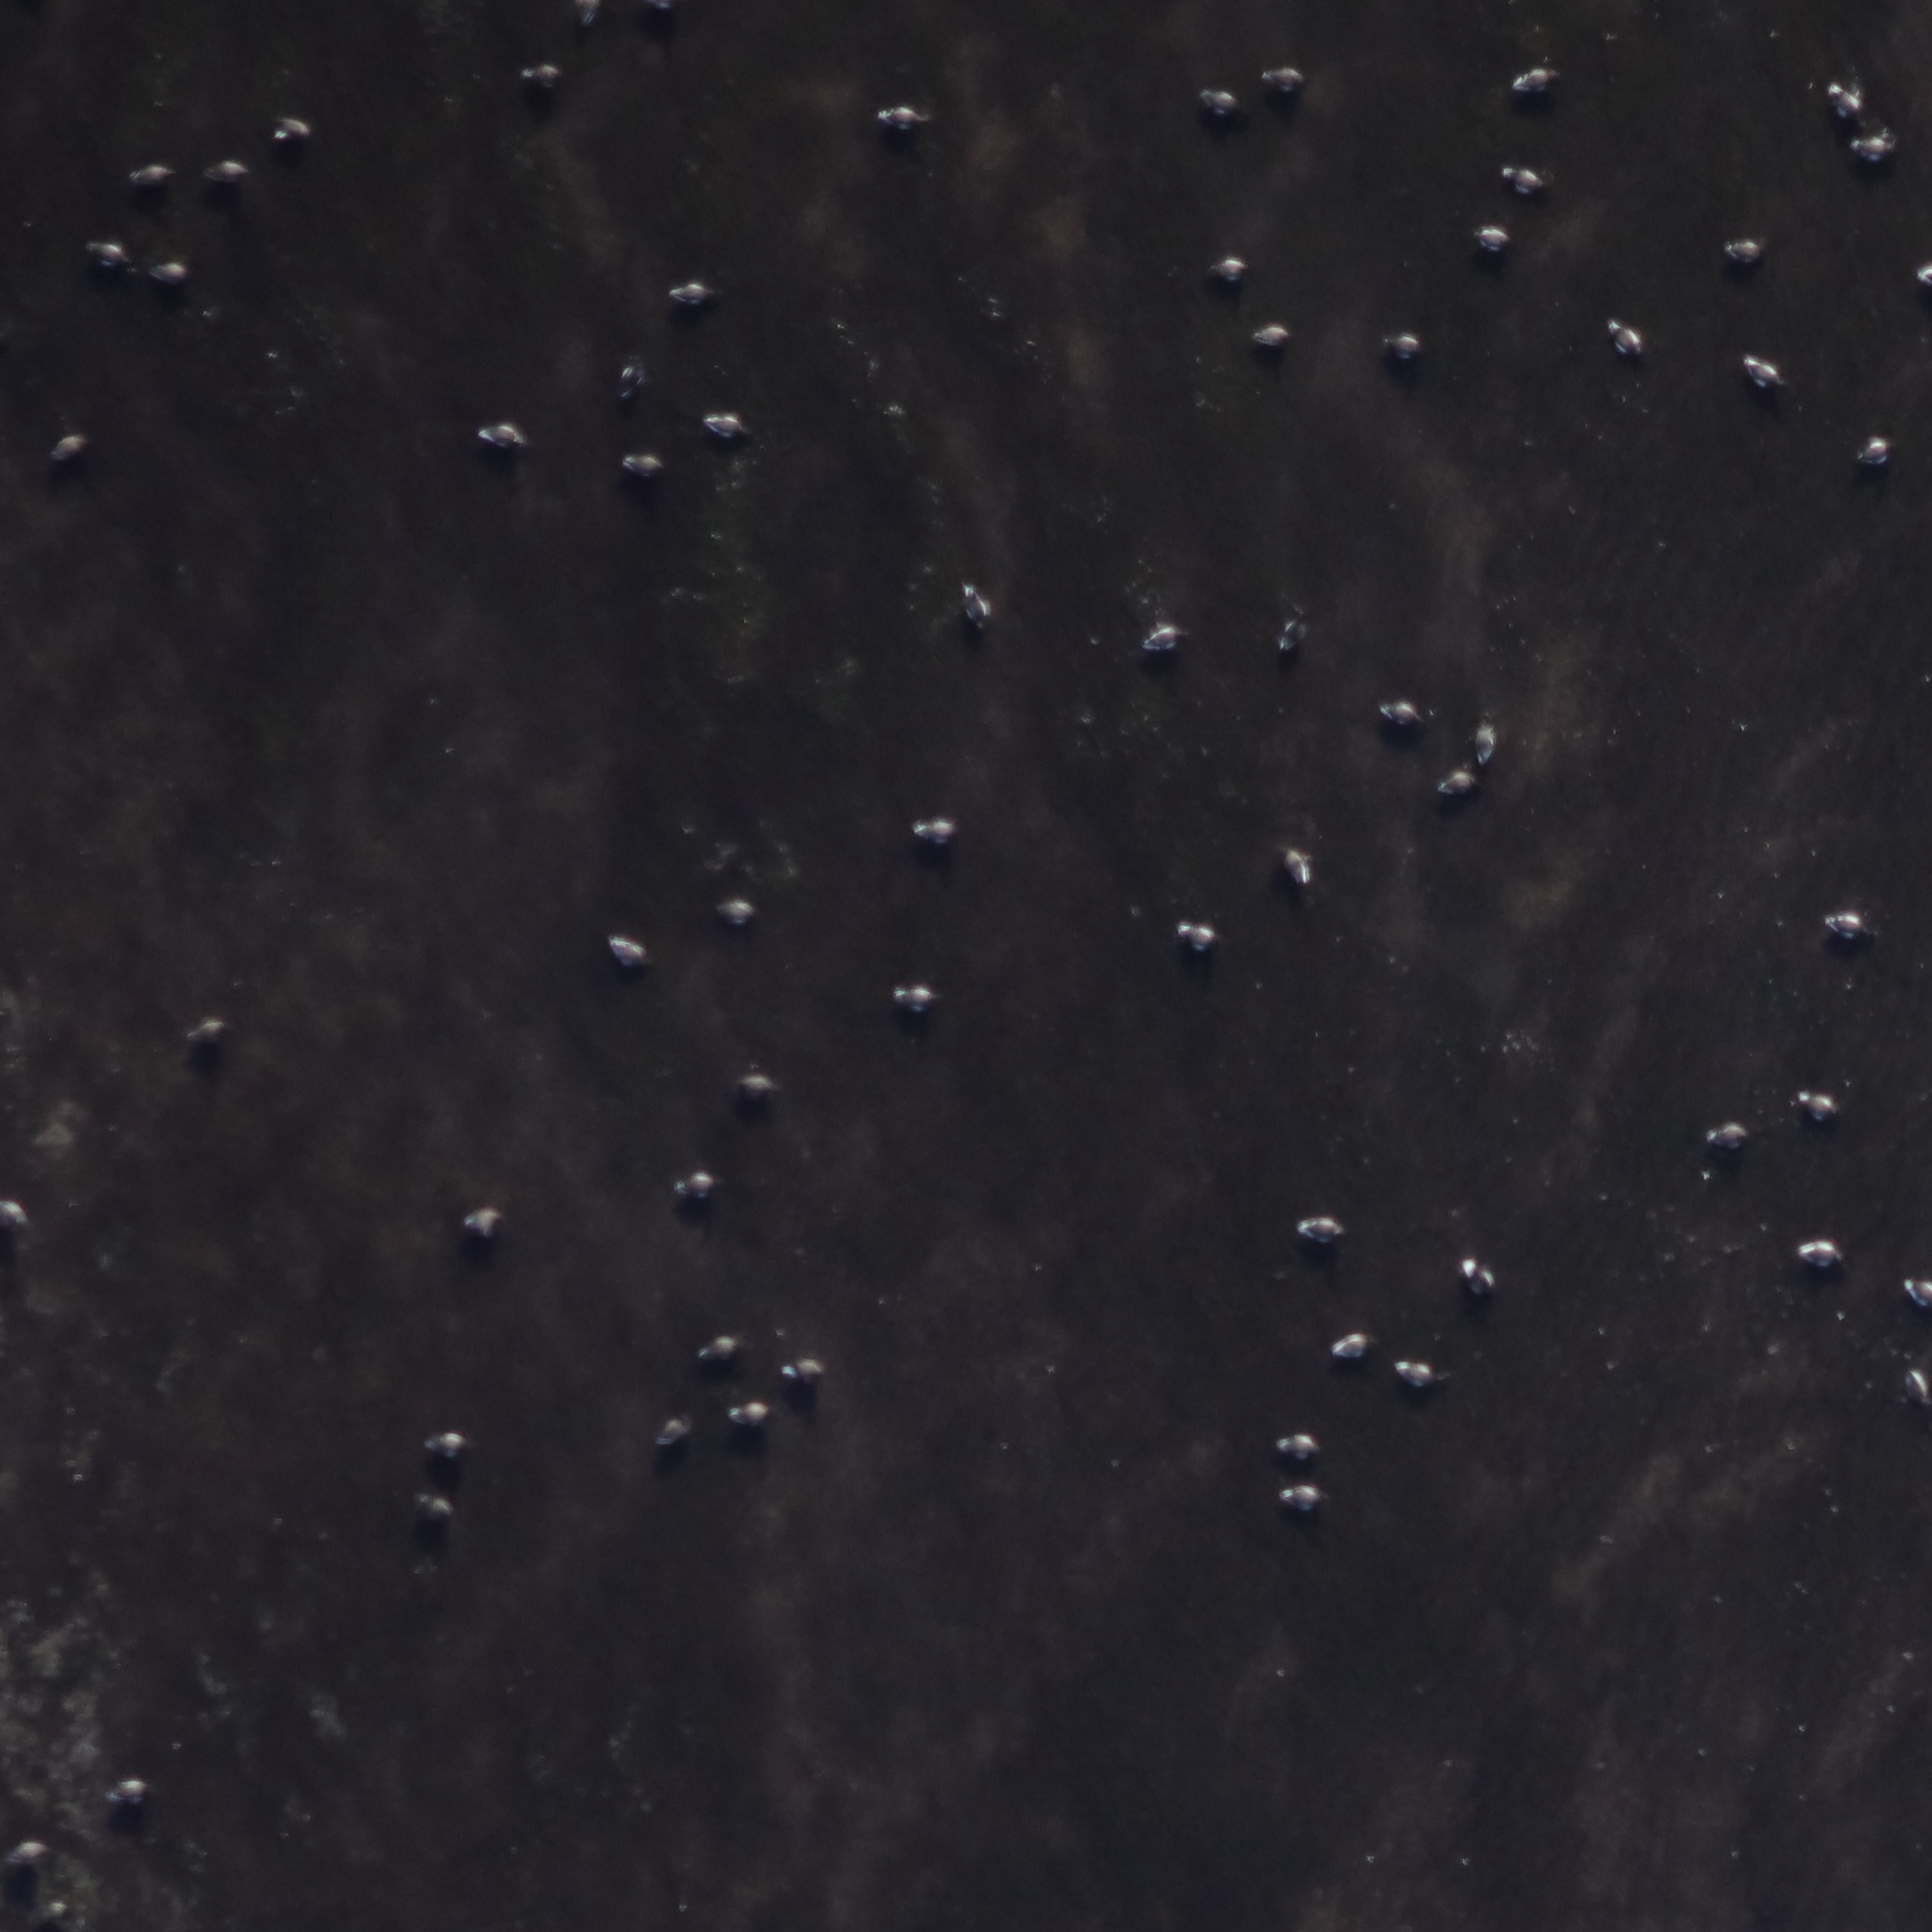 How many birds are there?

64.